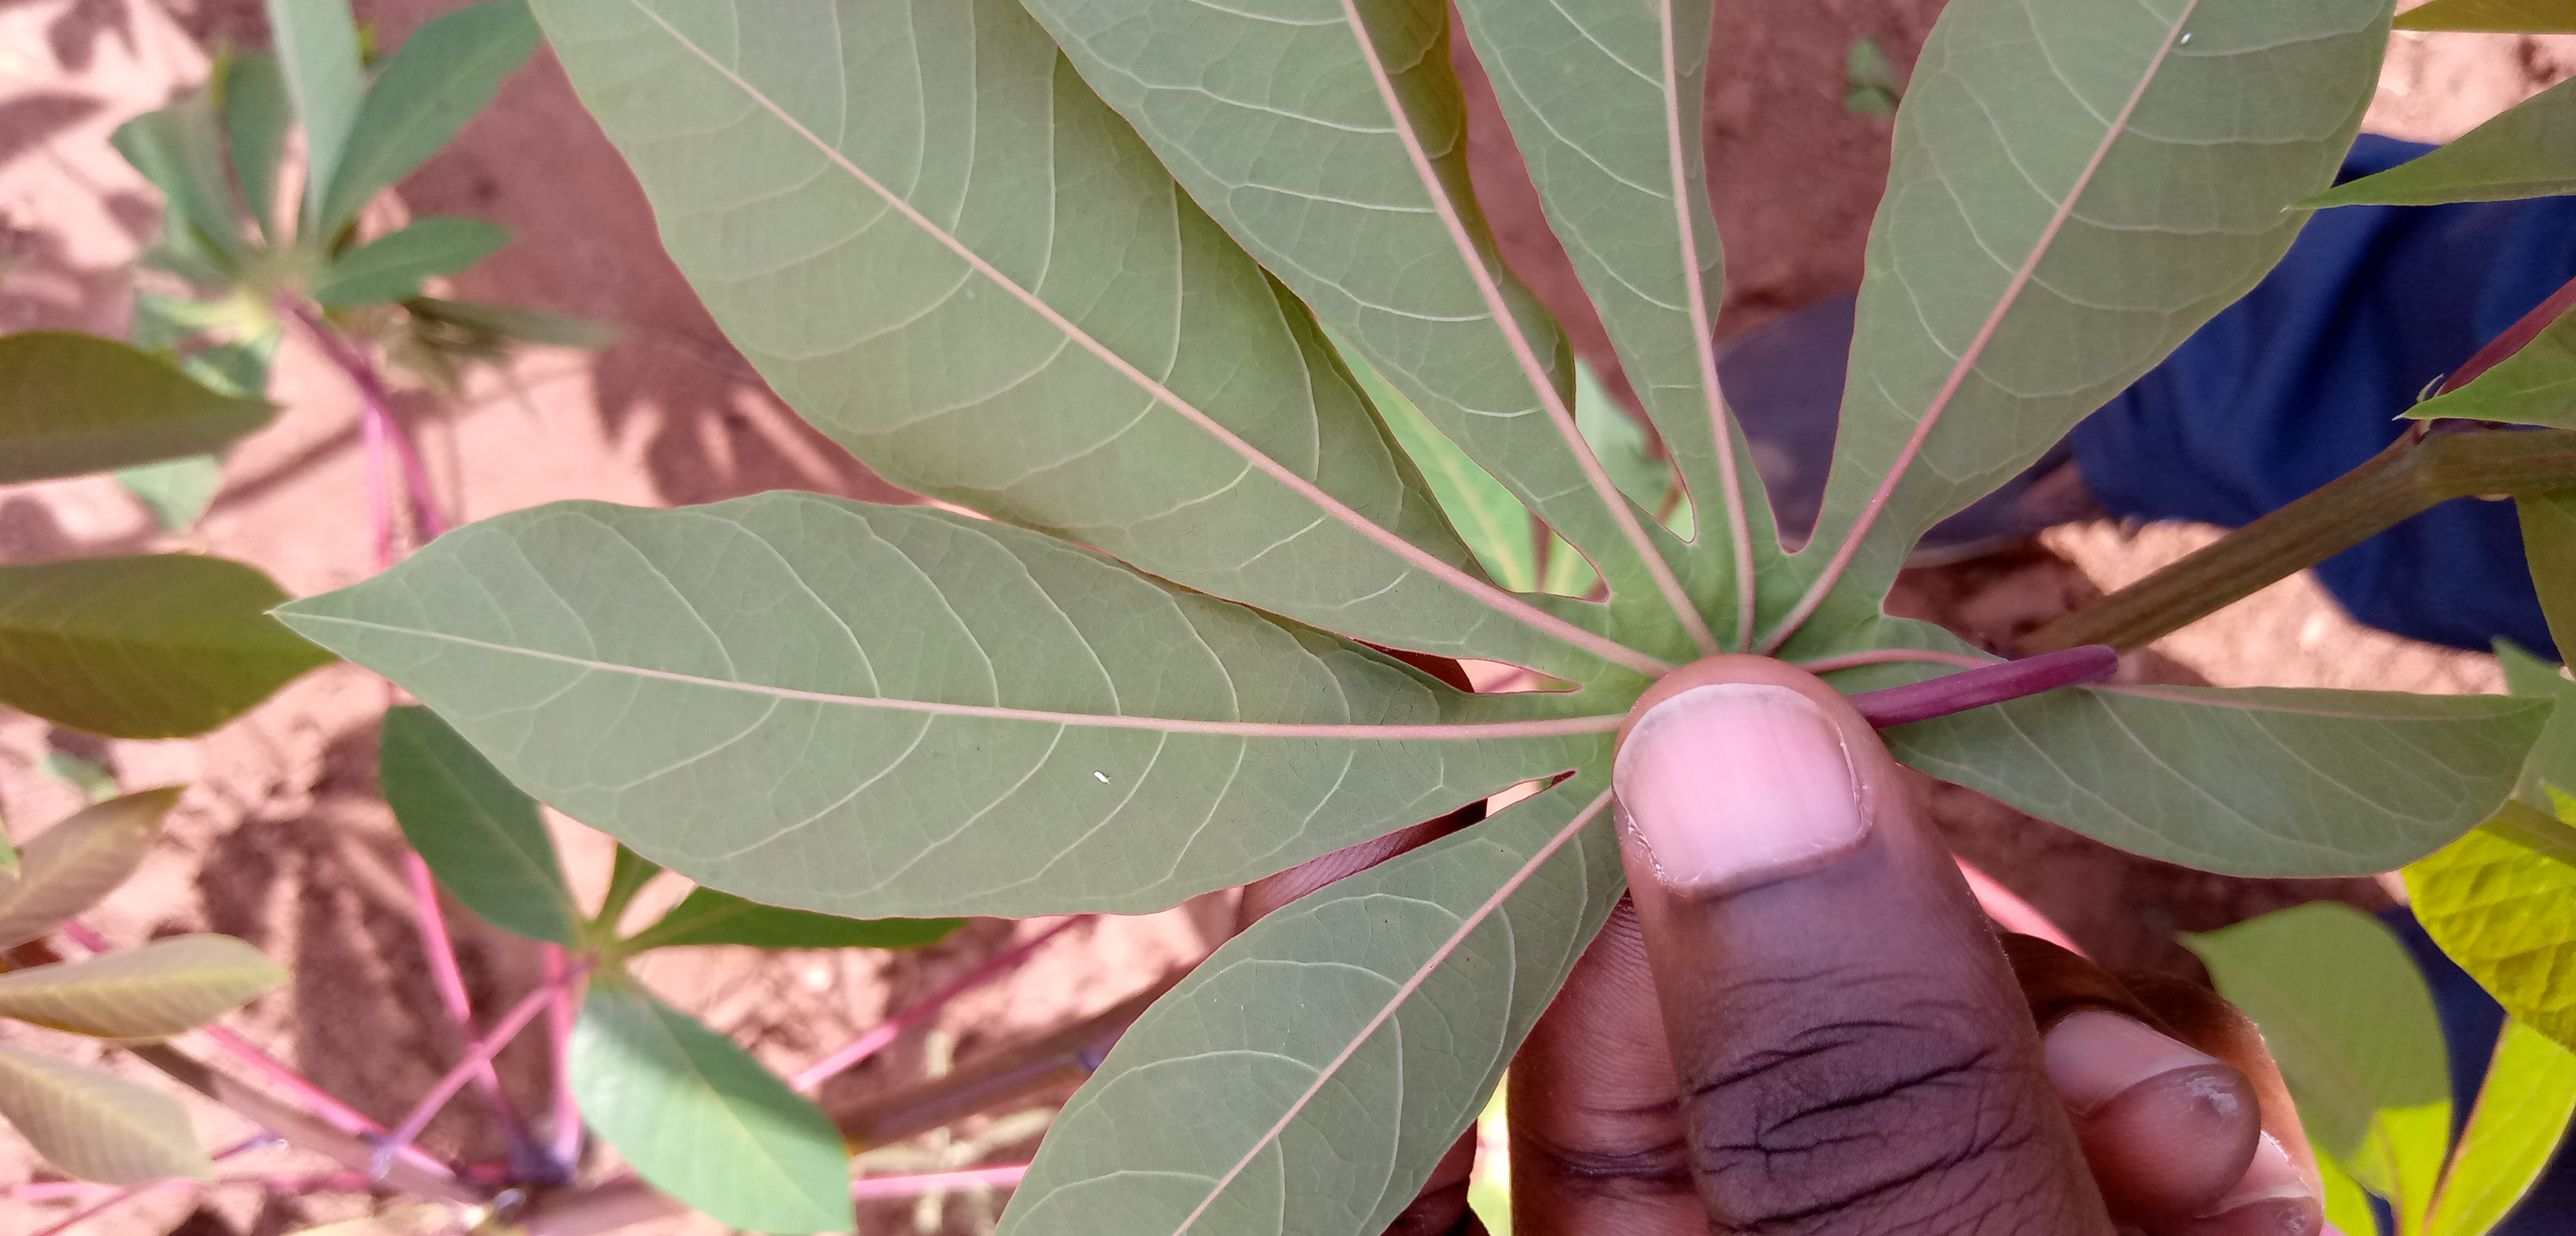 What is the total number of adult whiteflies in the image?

1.